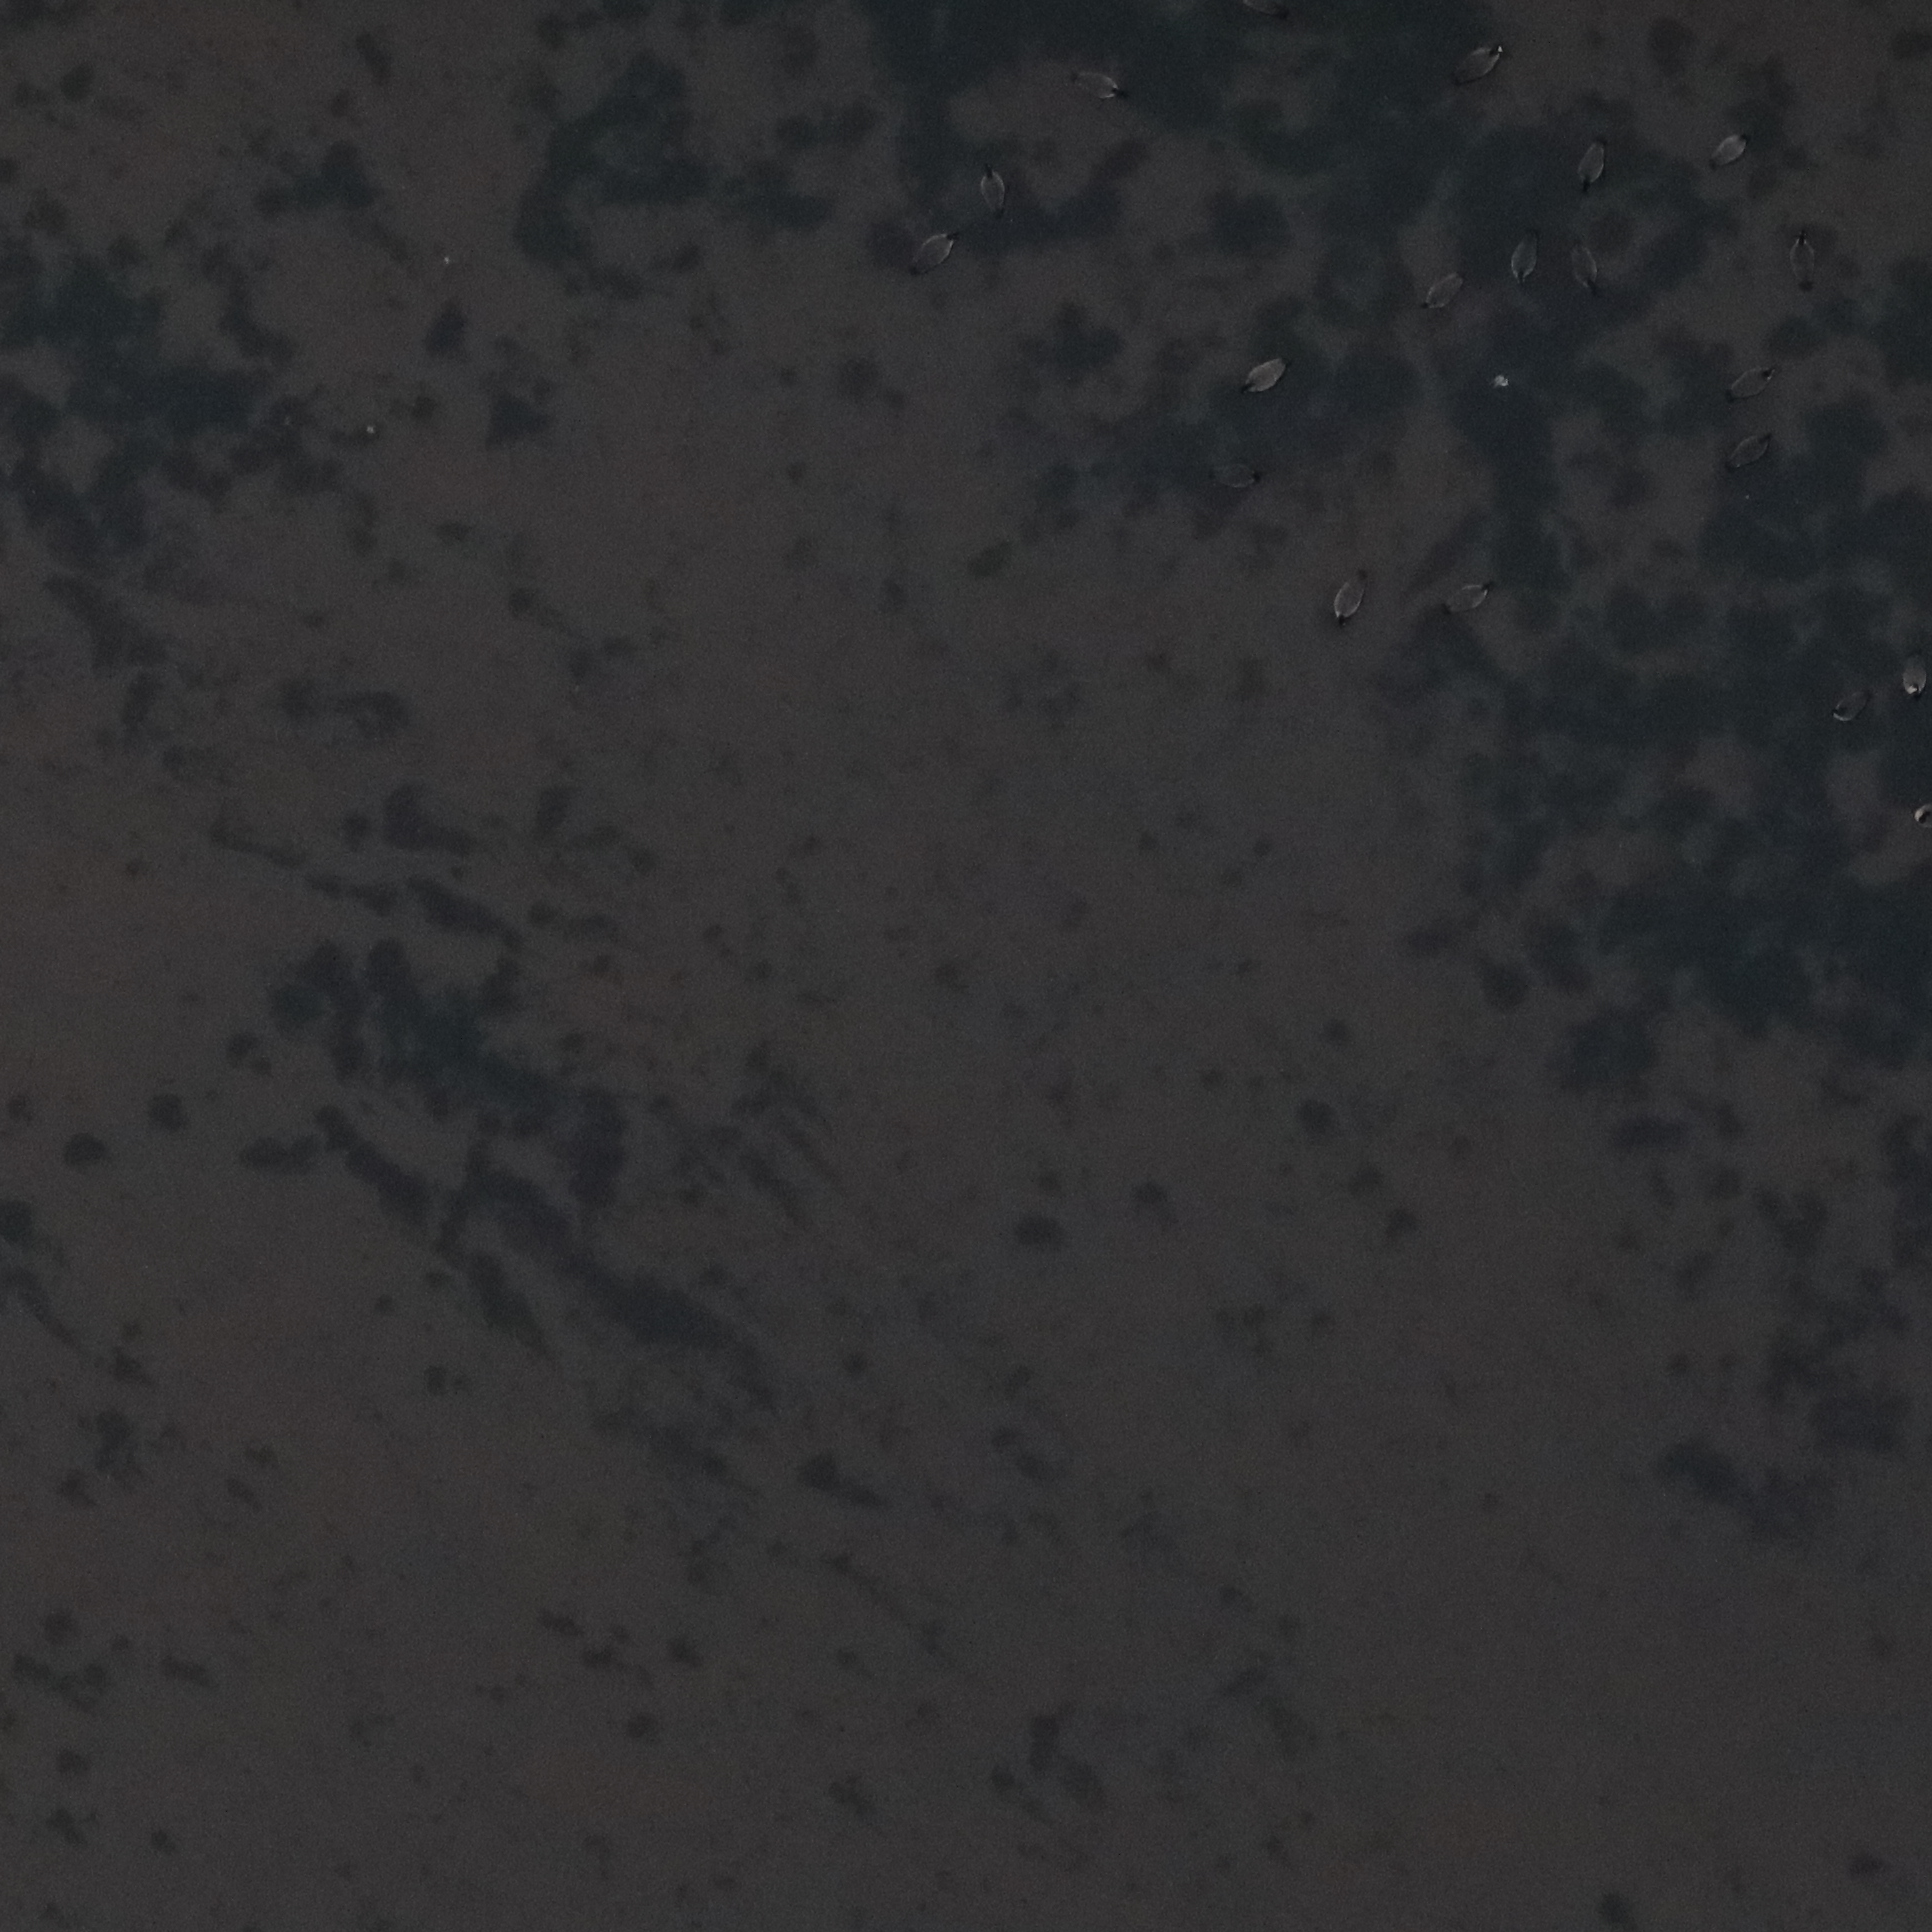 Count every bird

19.